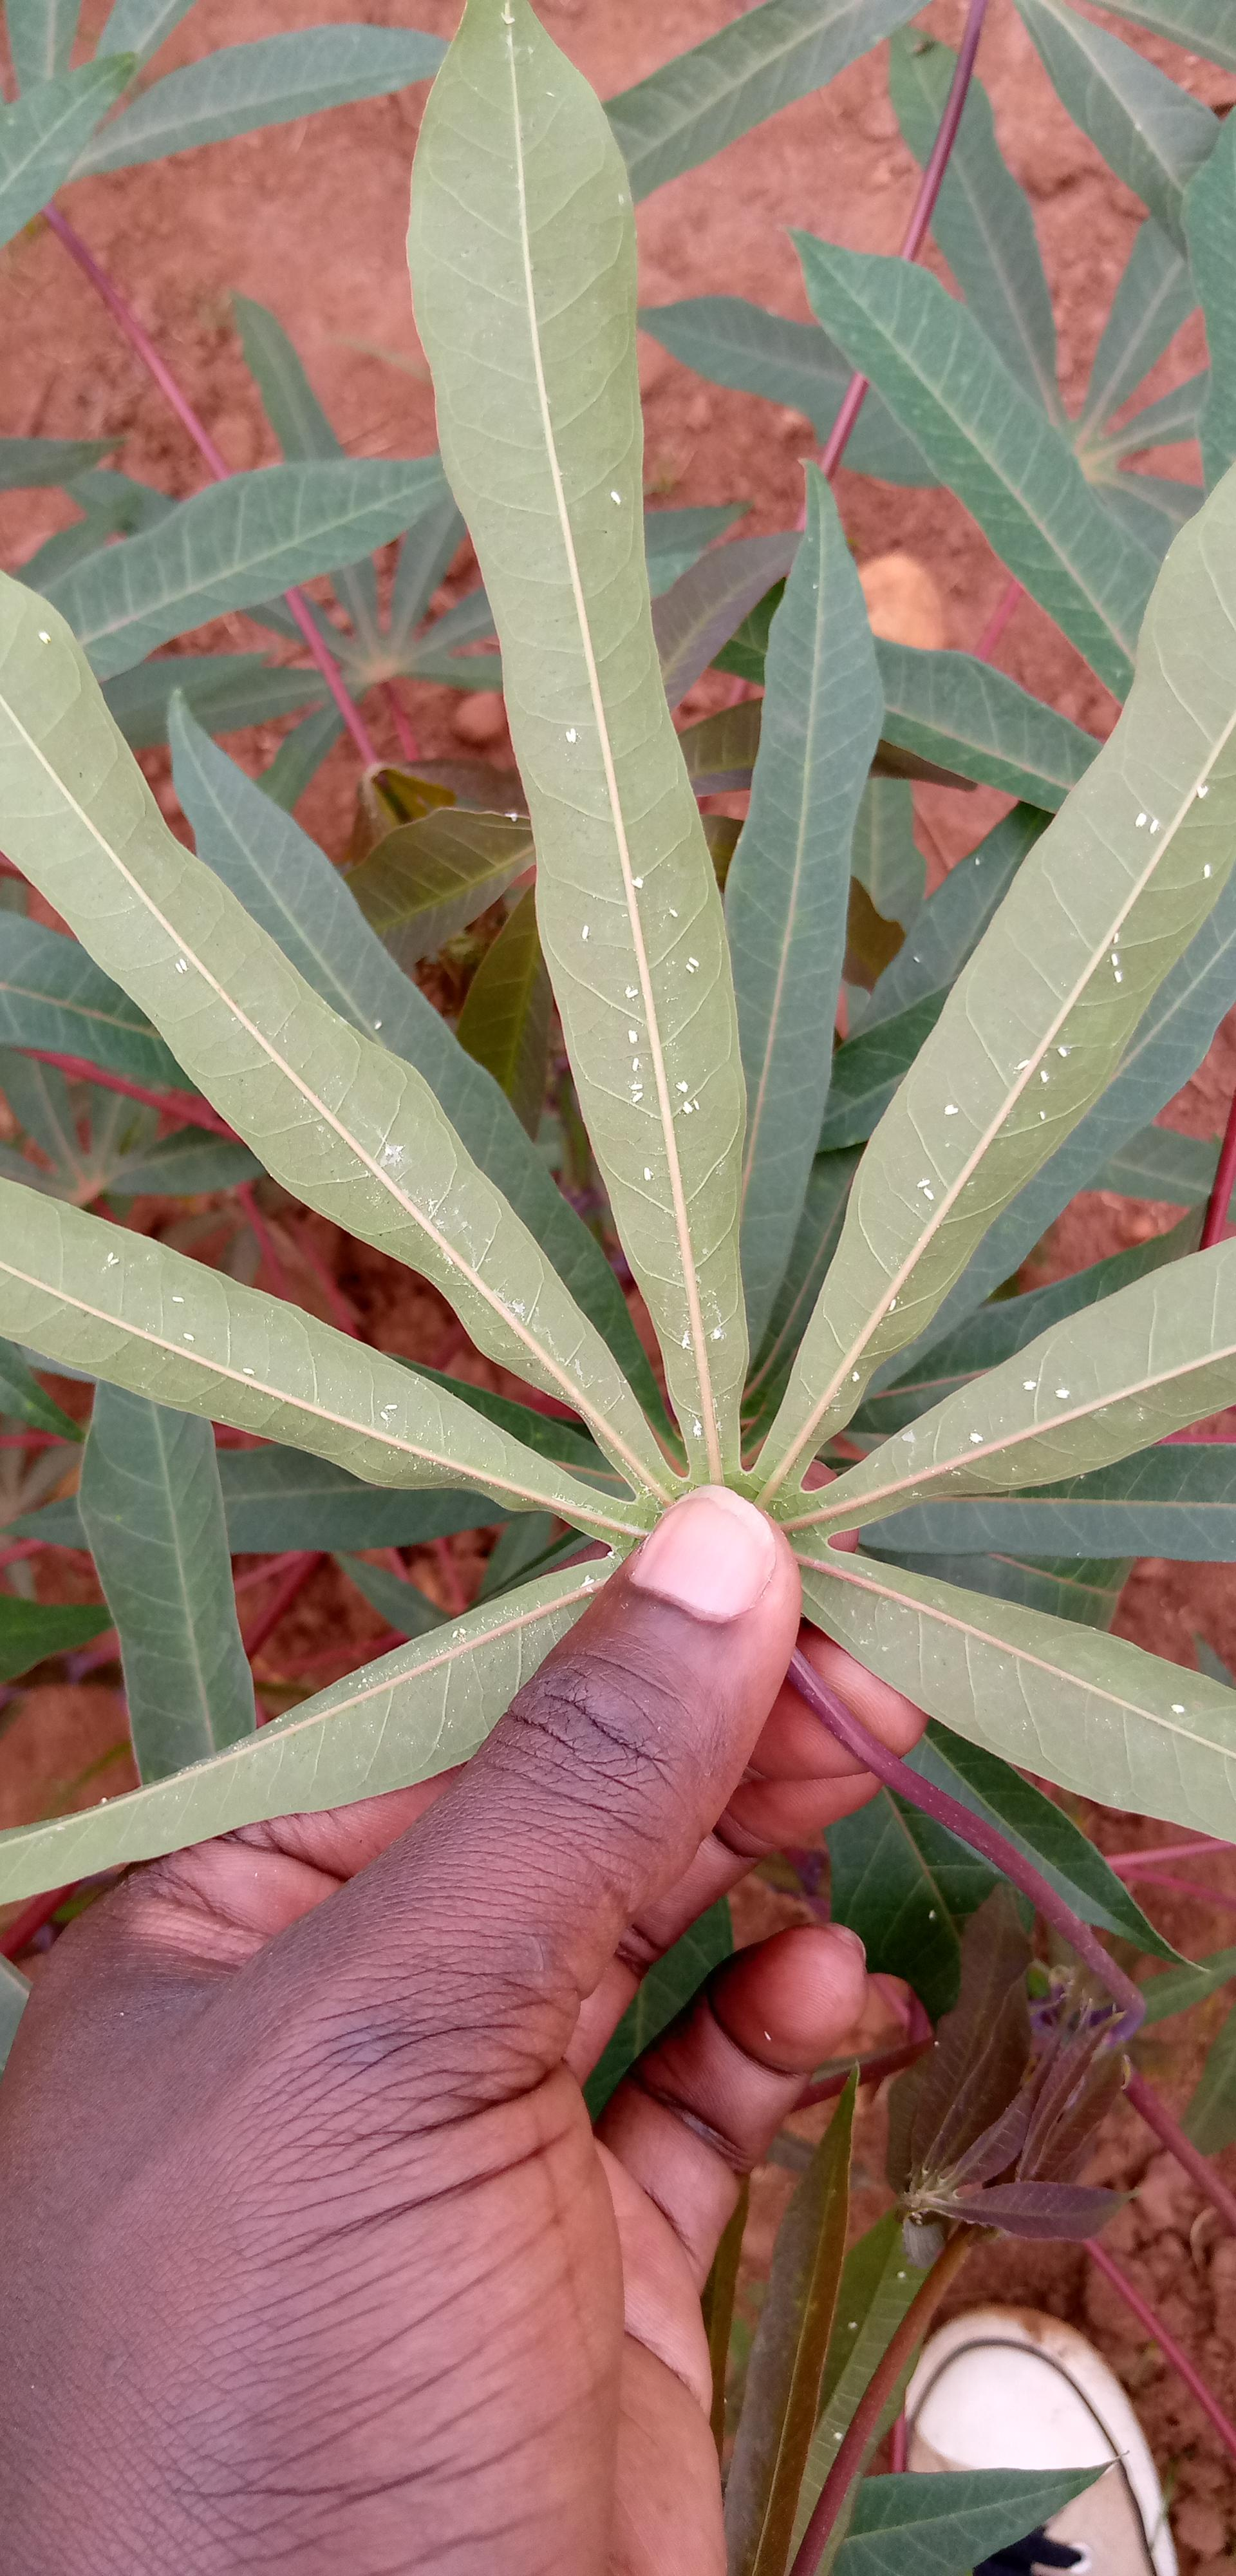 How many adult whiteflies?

66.